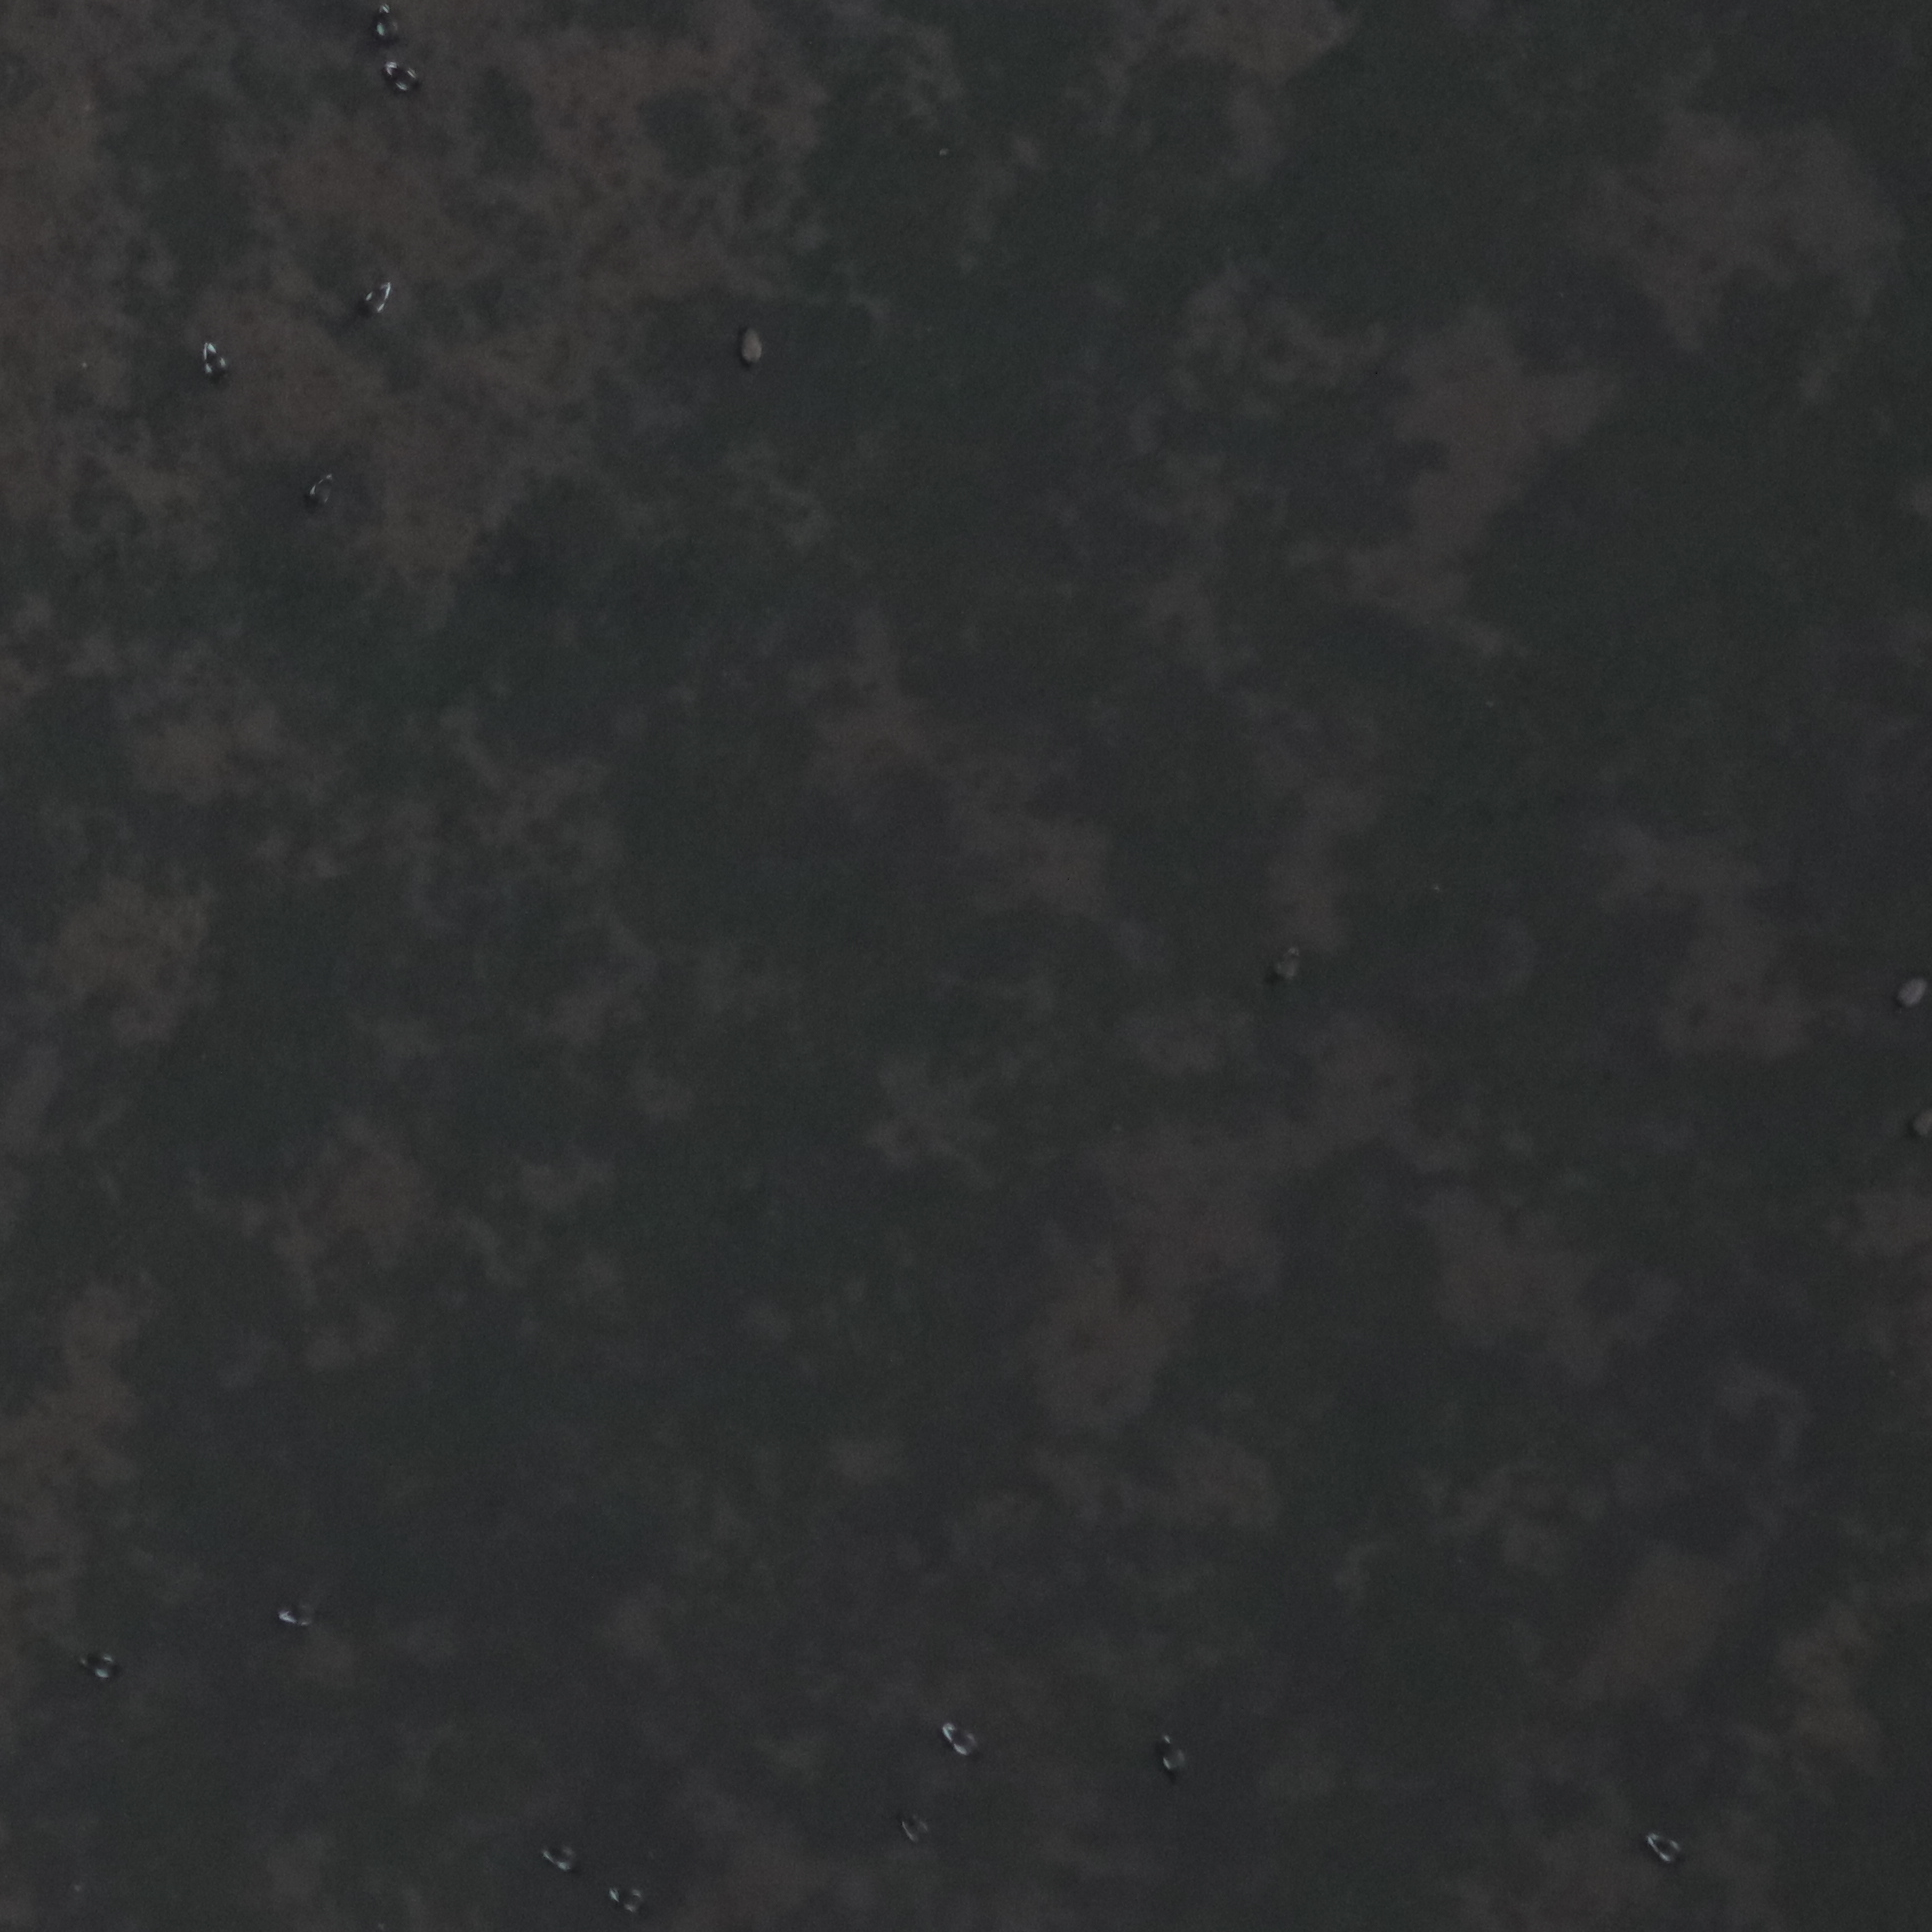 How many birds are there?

17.